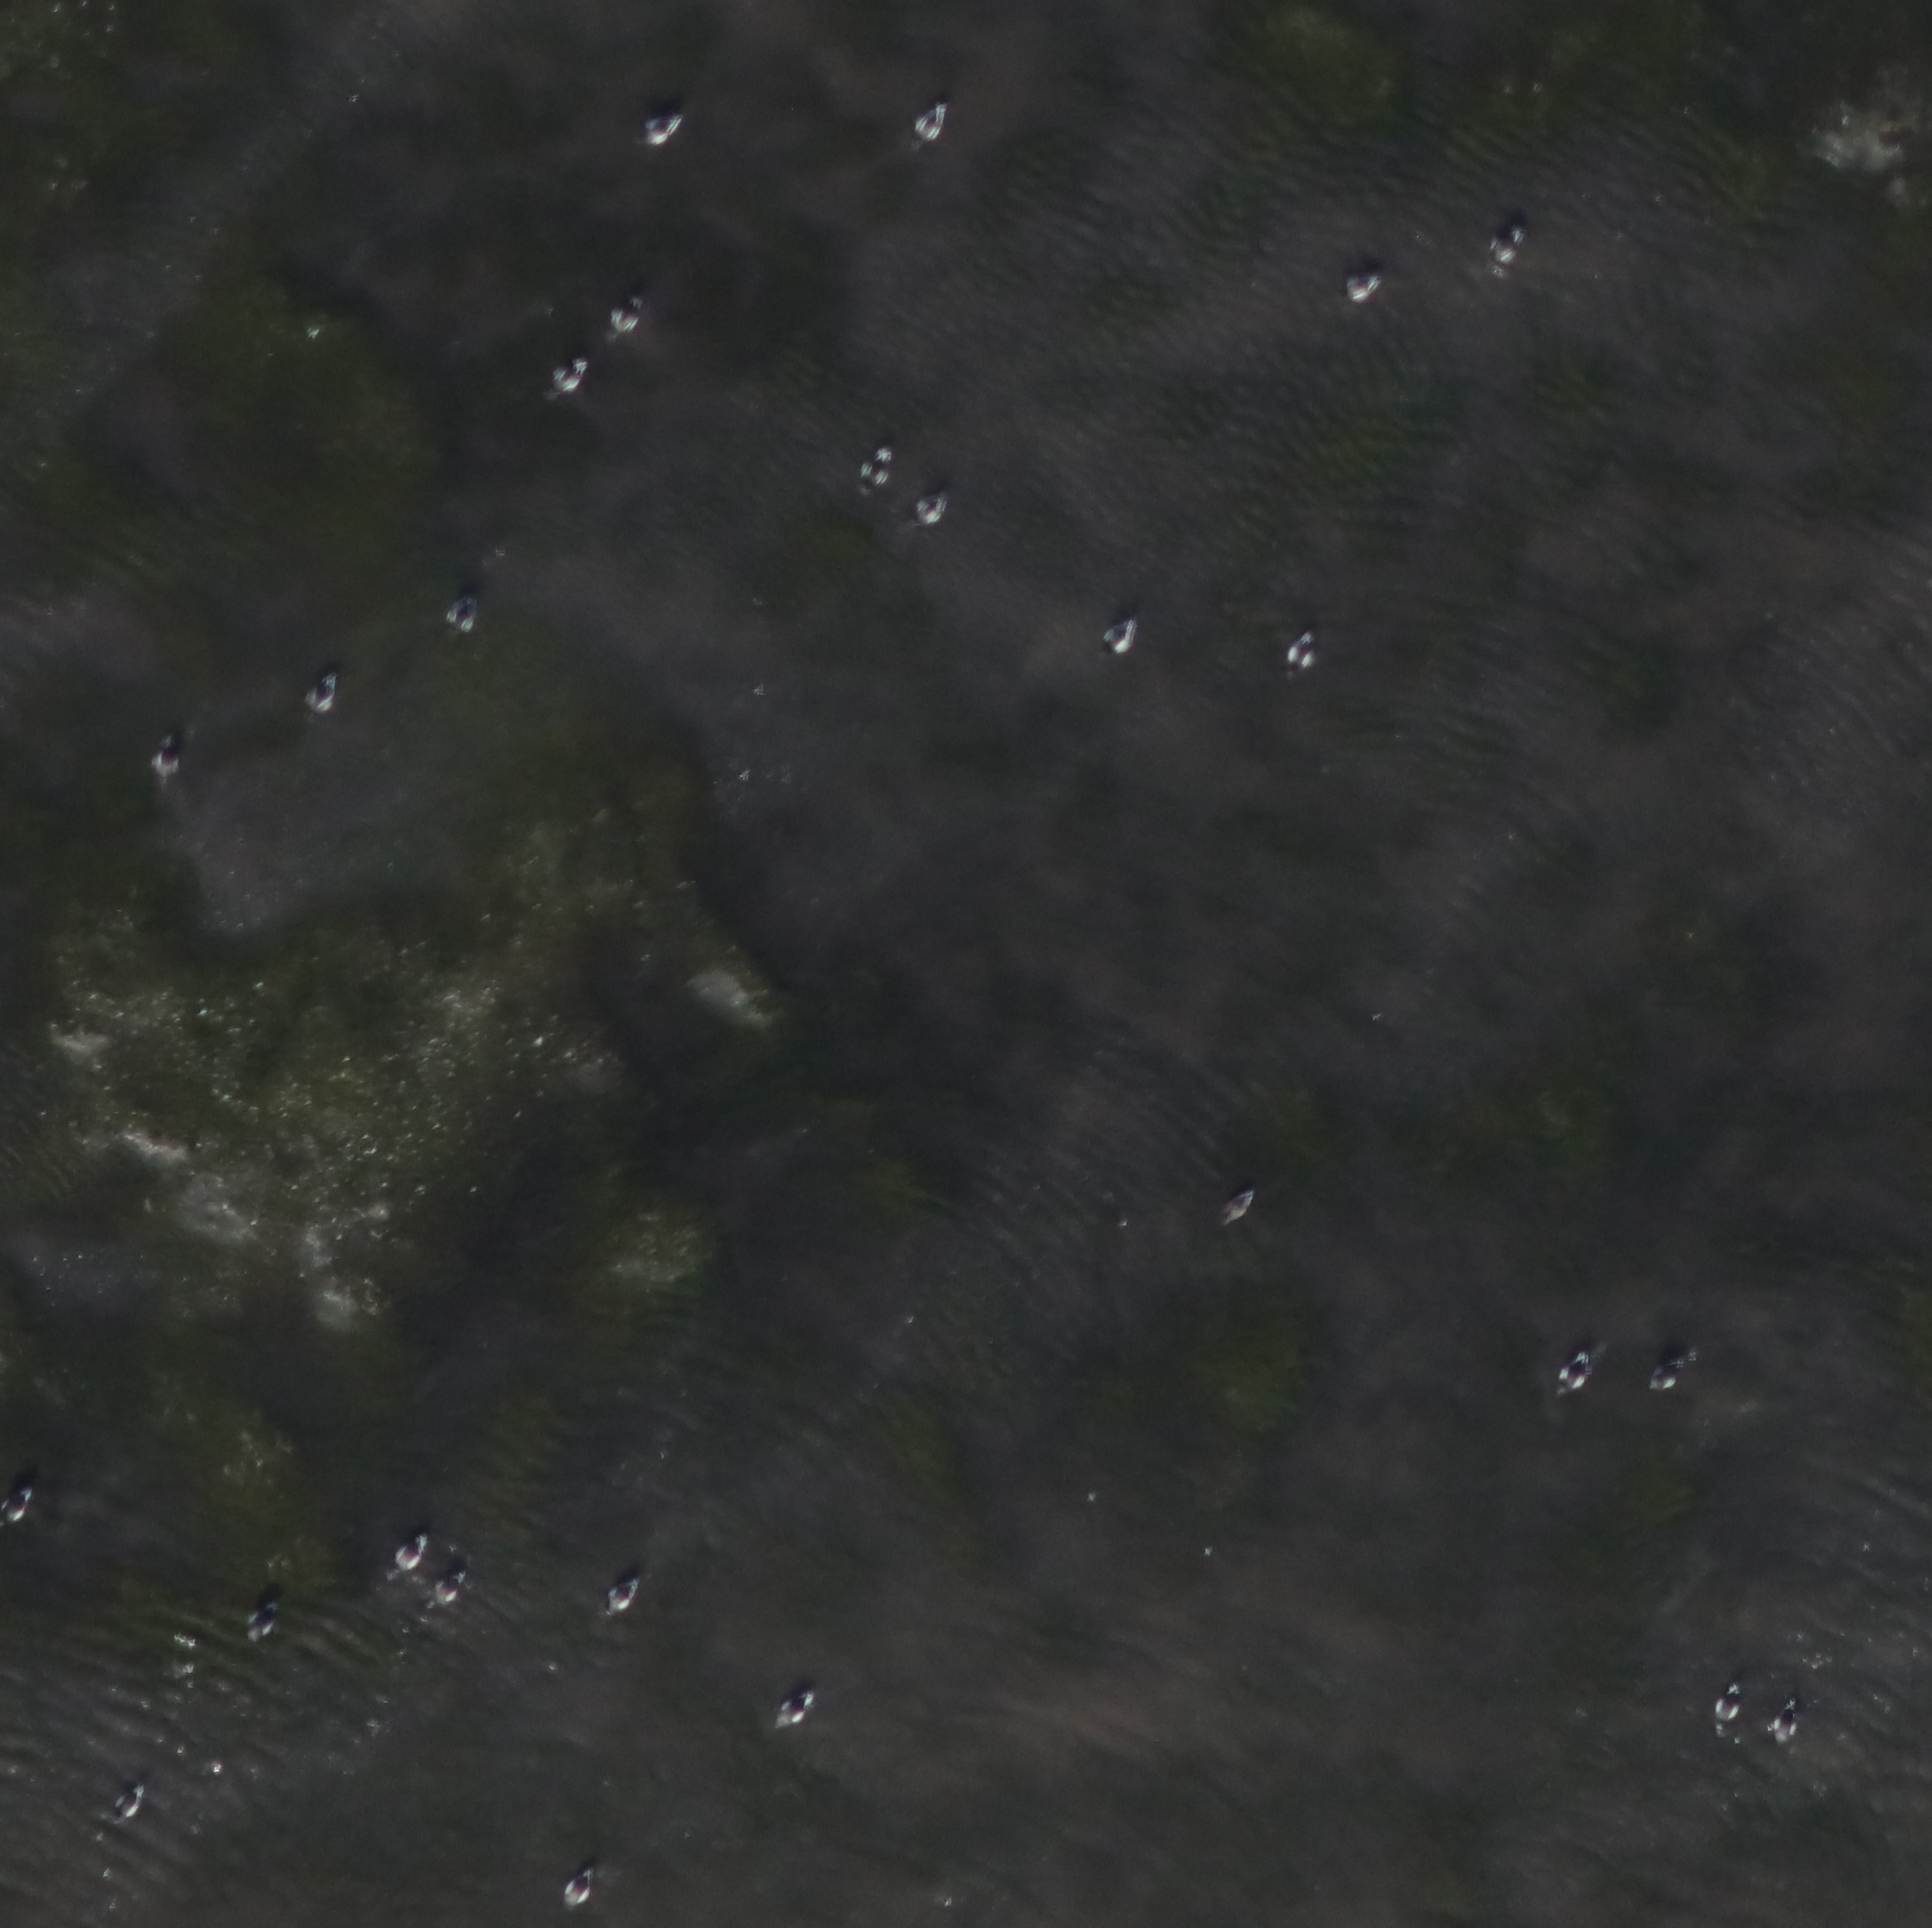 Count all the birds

26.